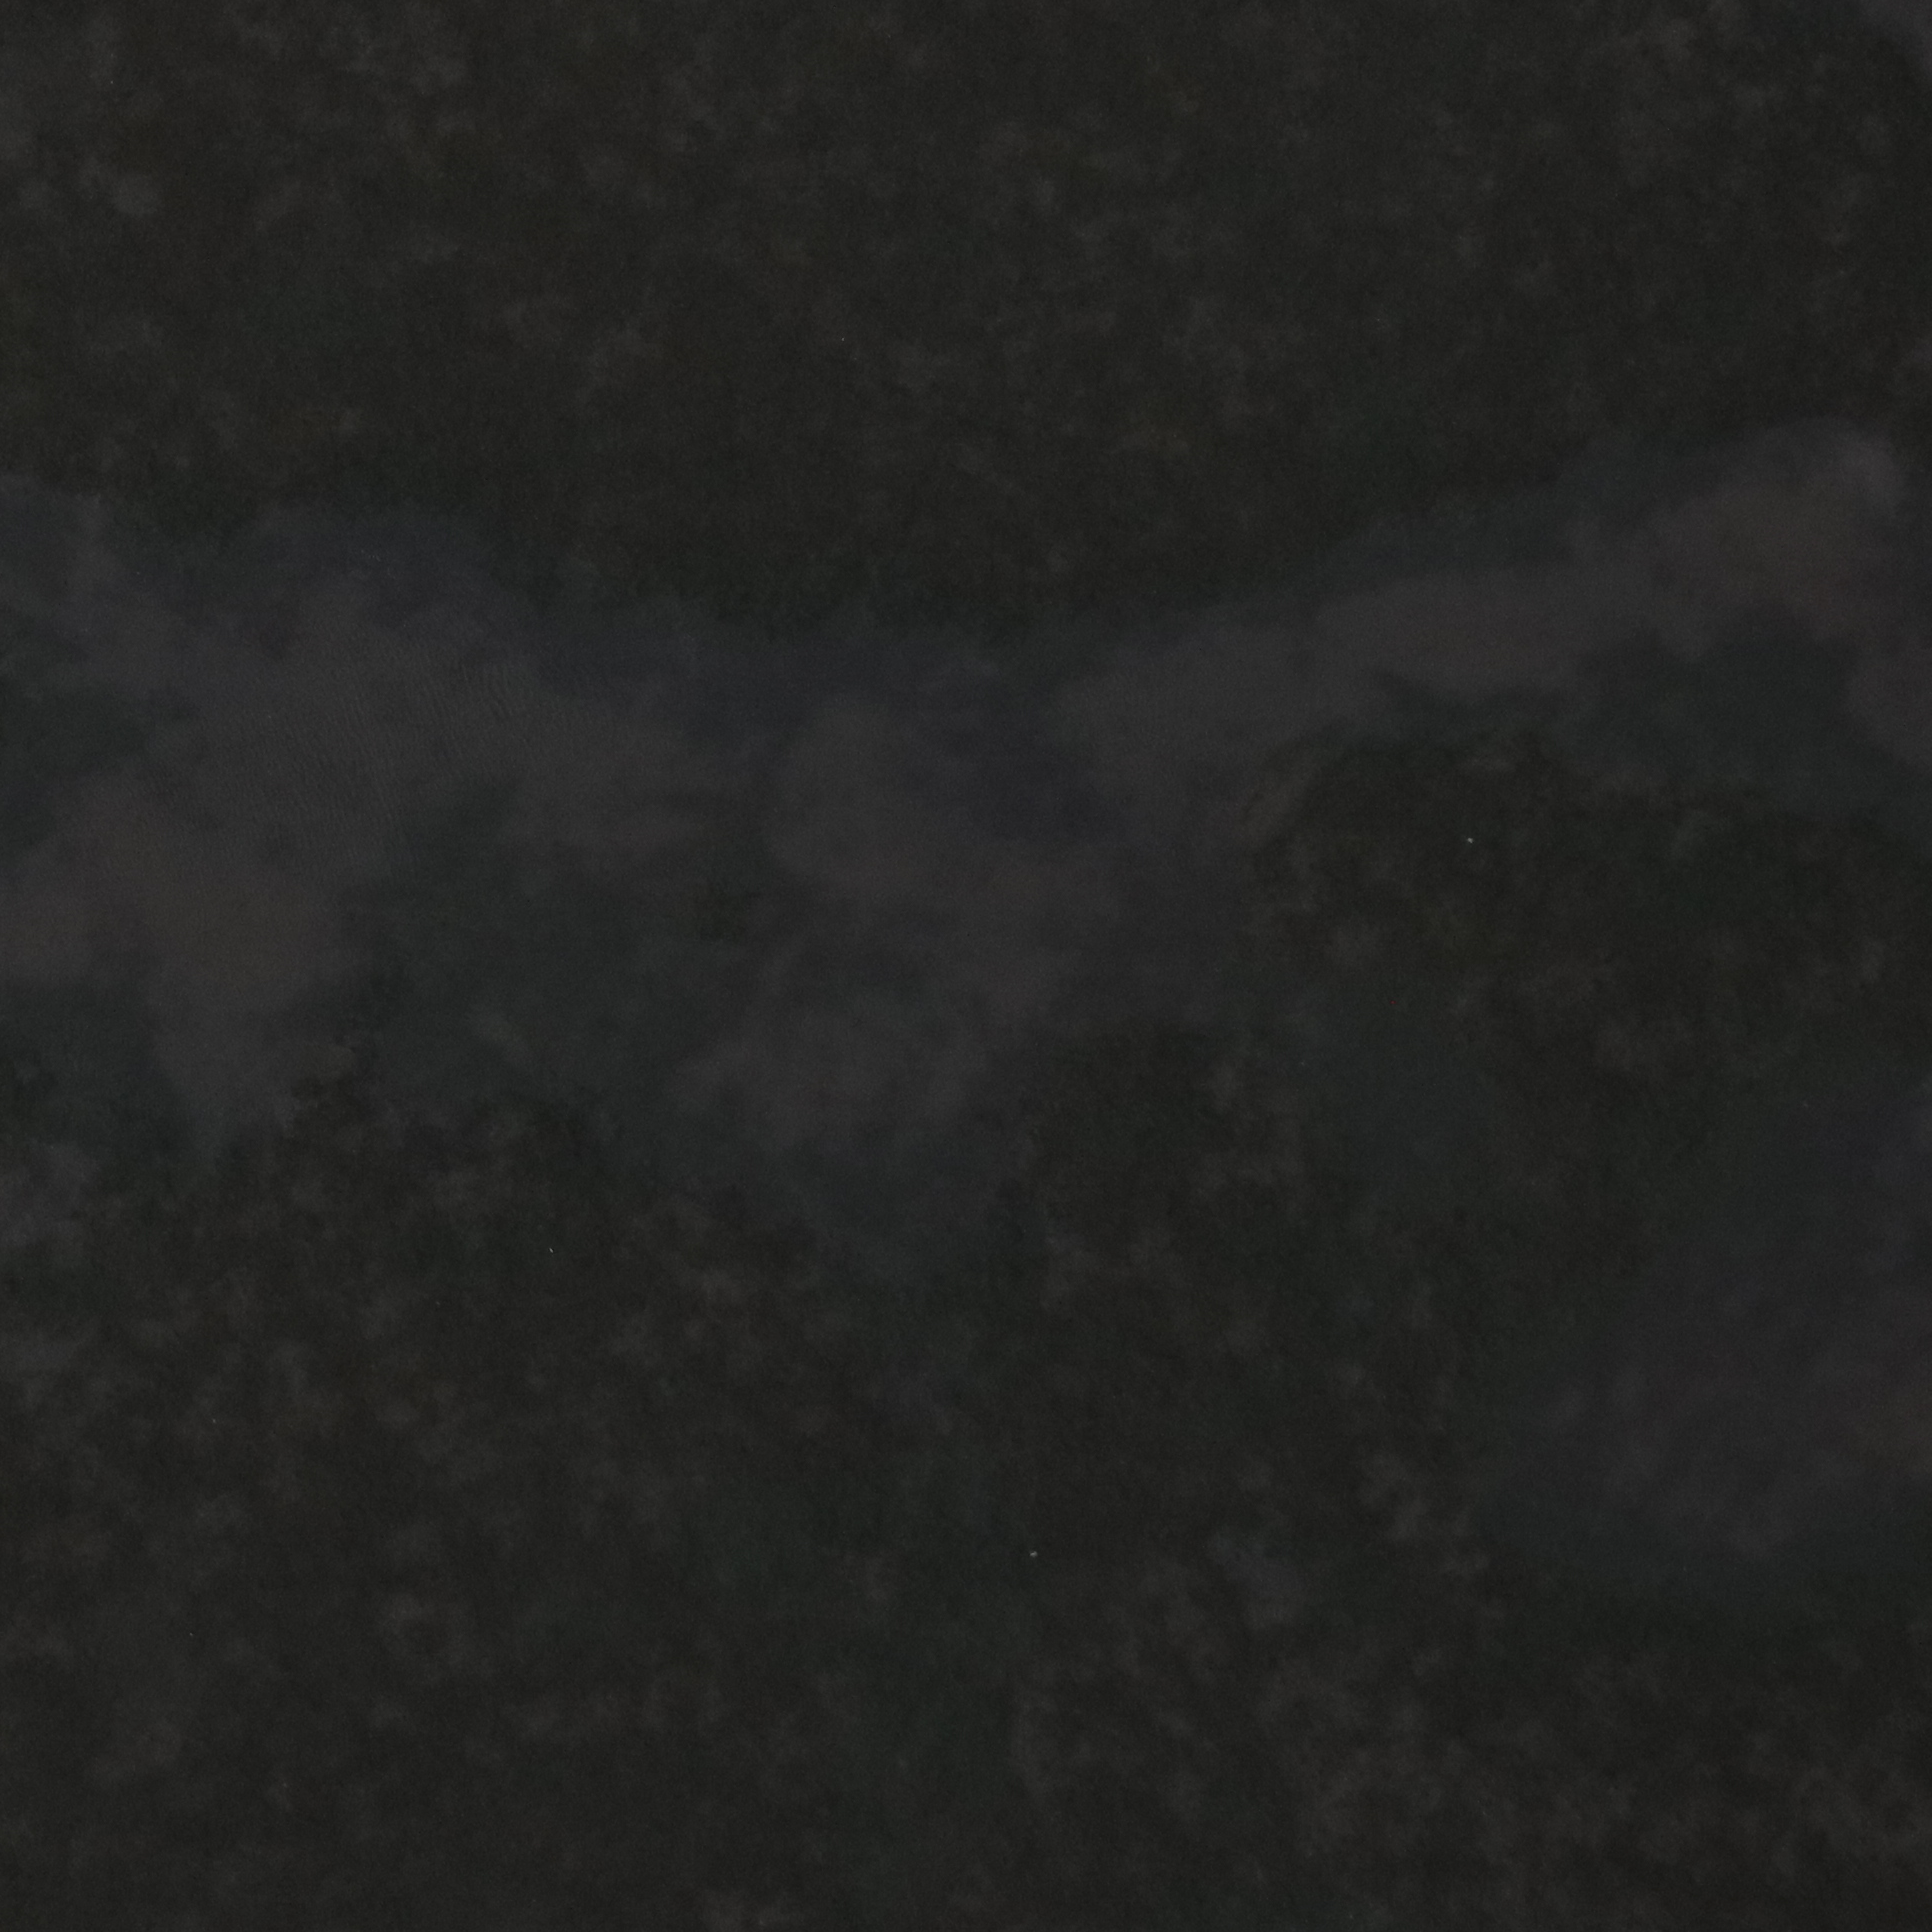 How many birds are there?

0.